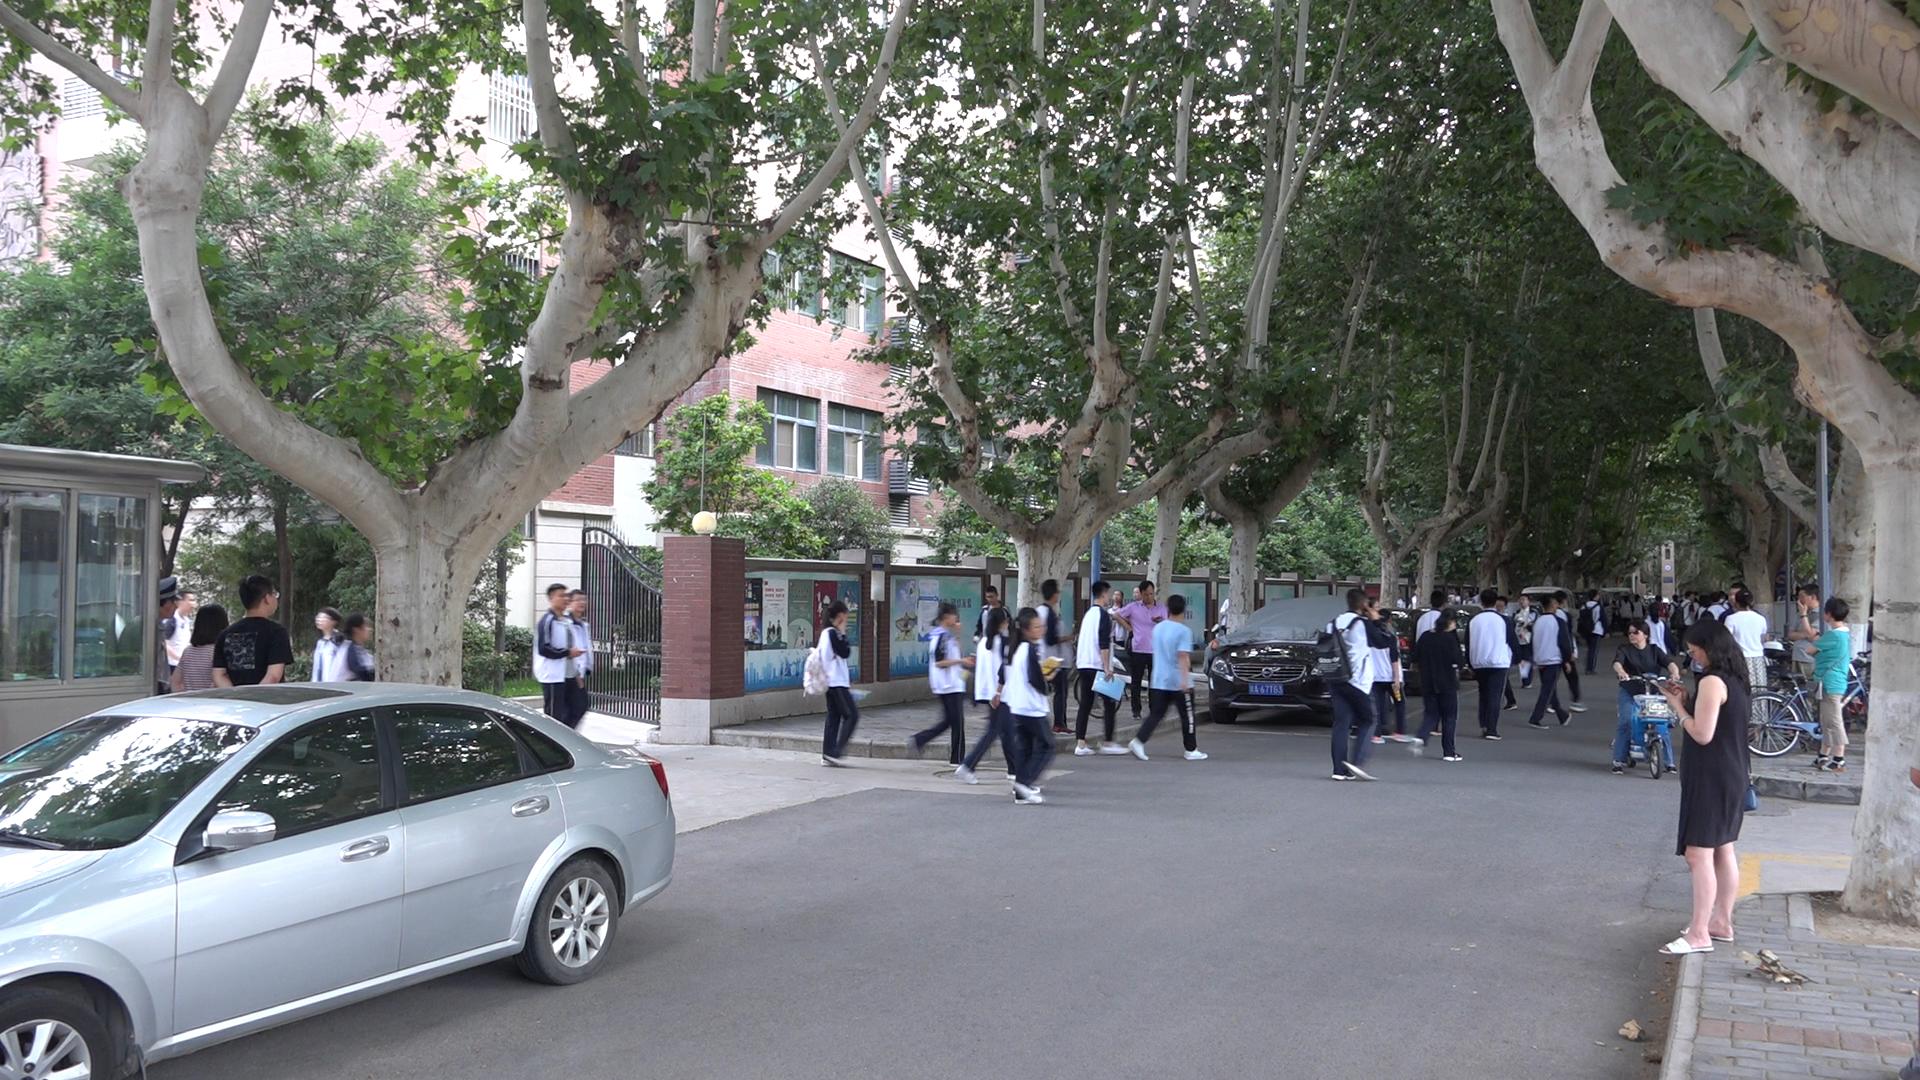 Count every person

45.